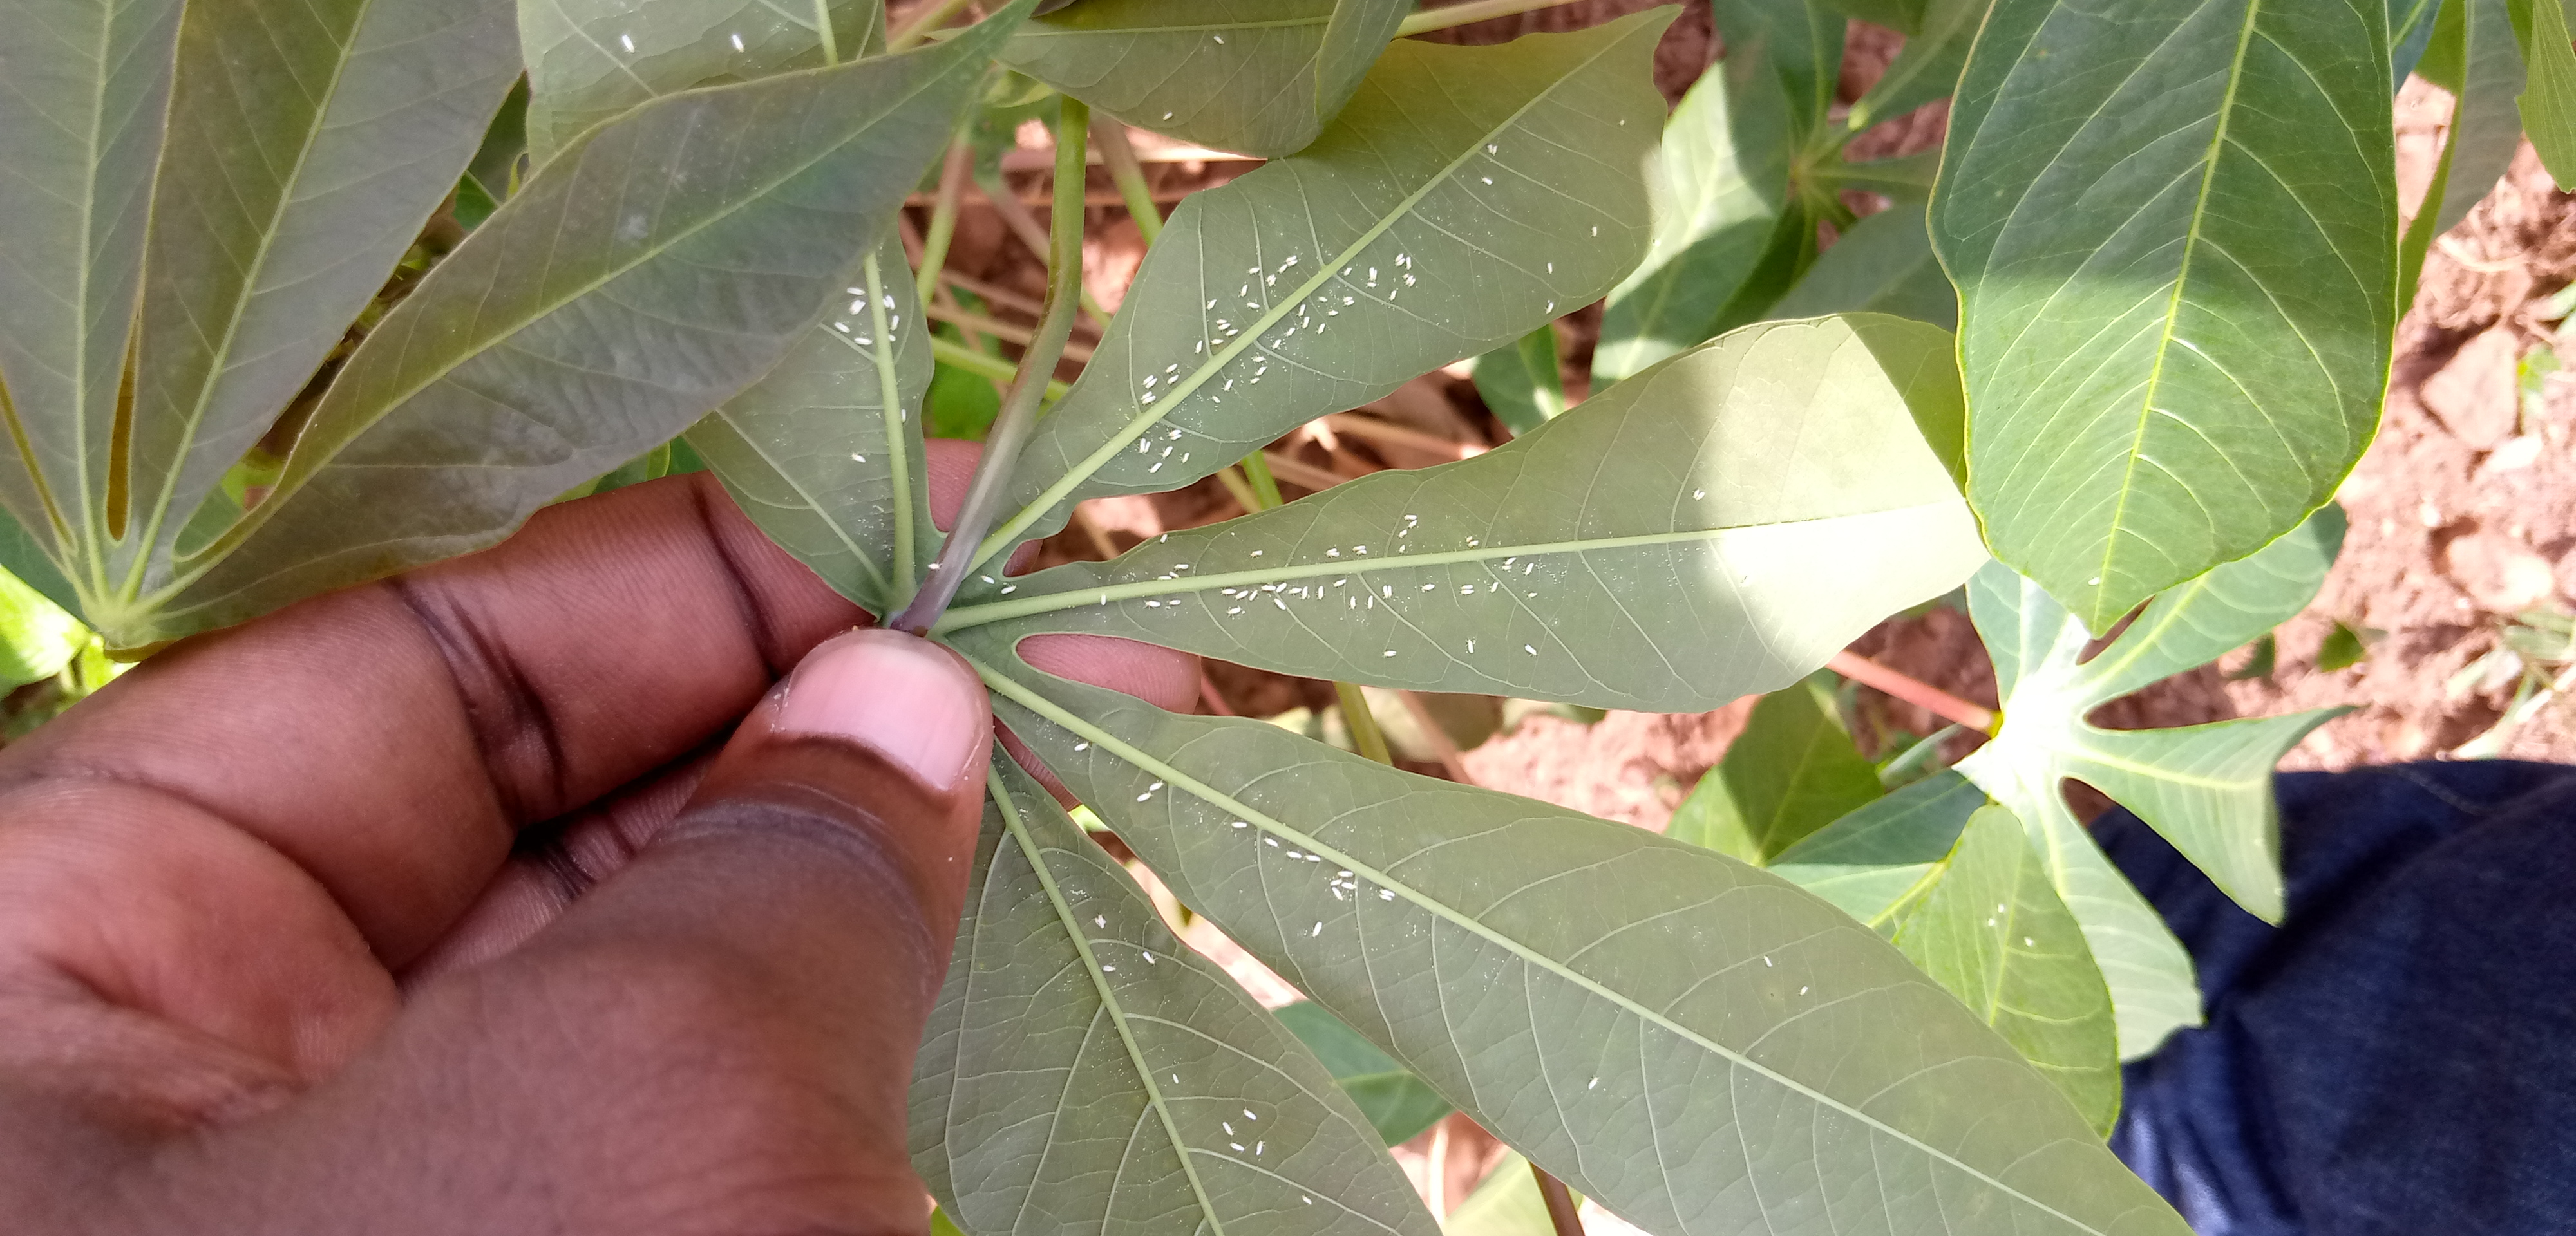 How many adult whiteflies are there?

149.